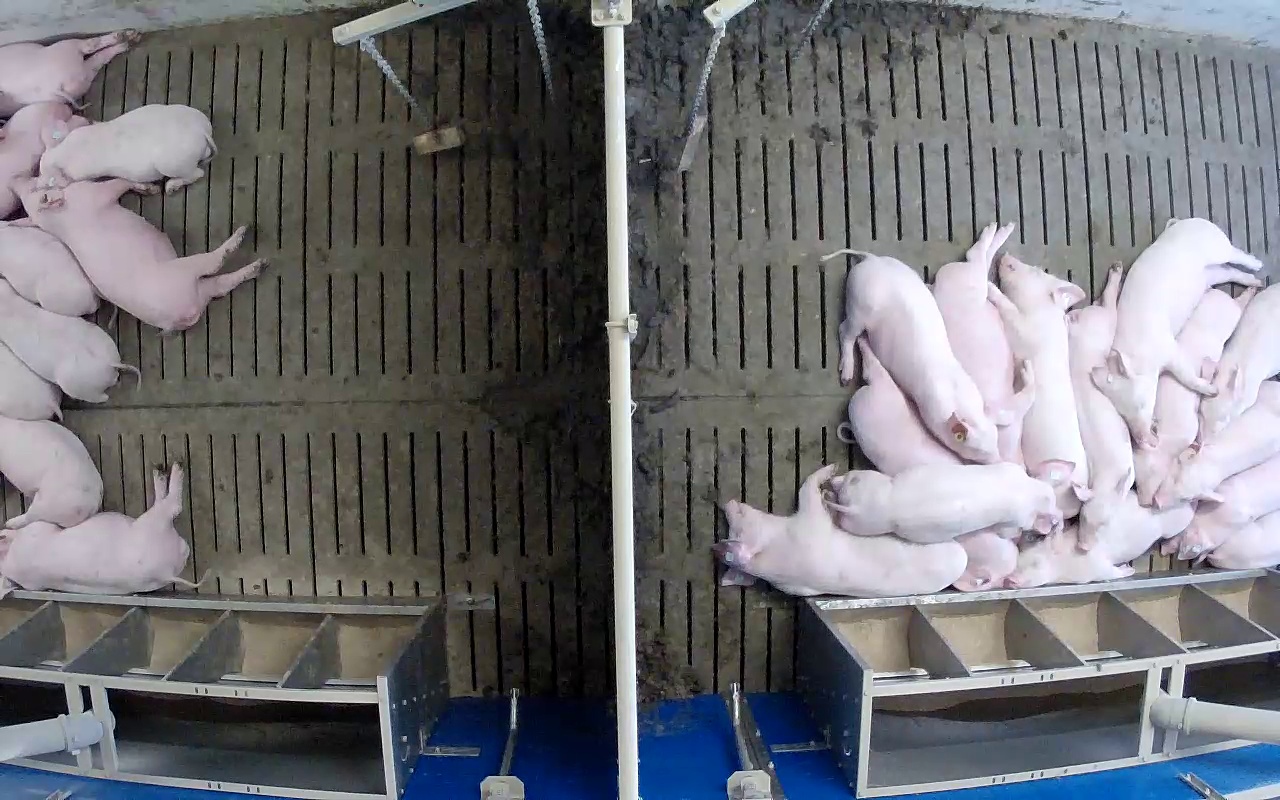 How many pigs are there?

23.